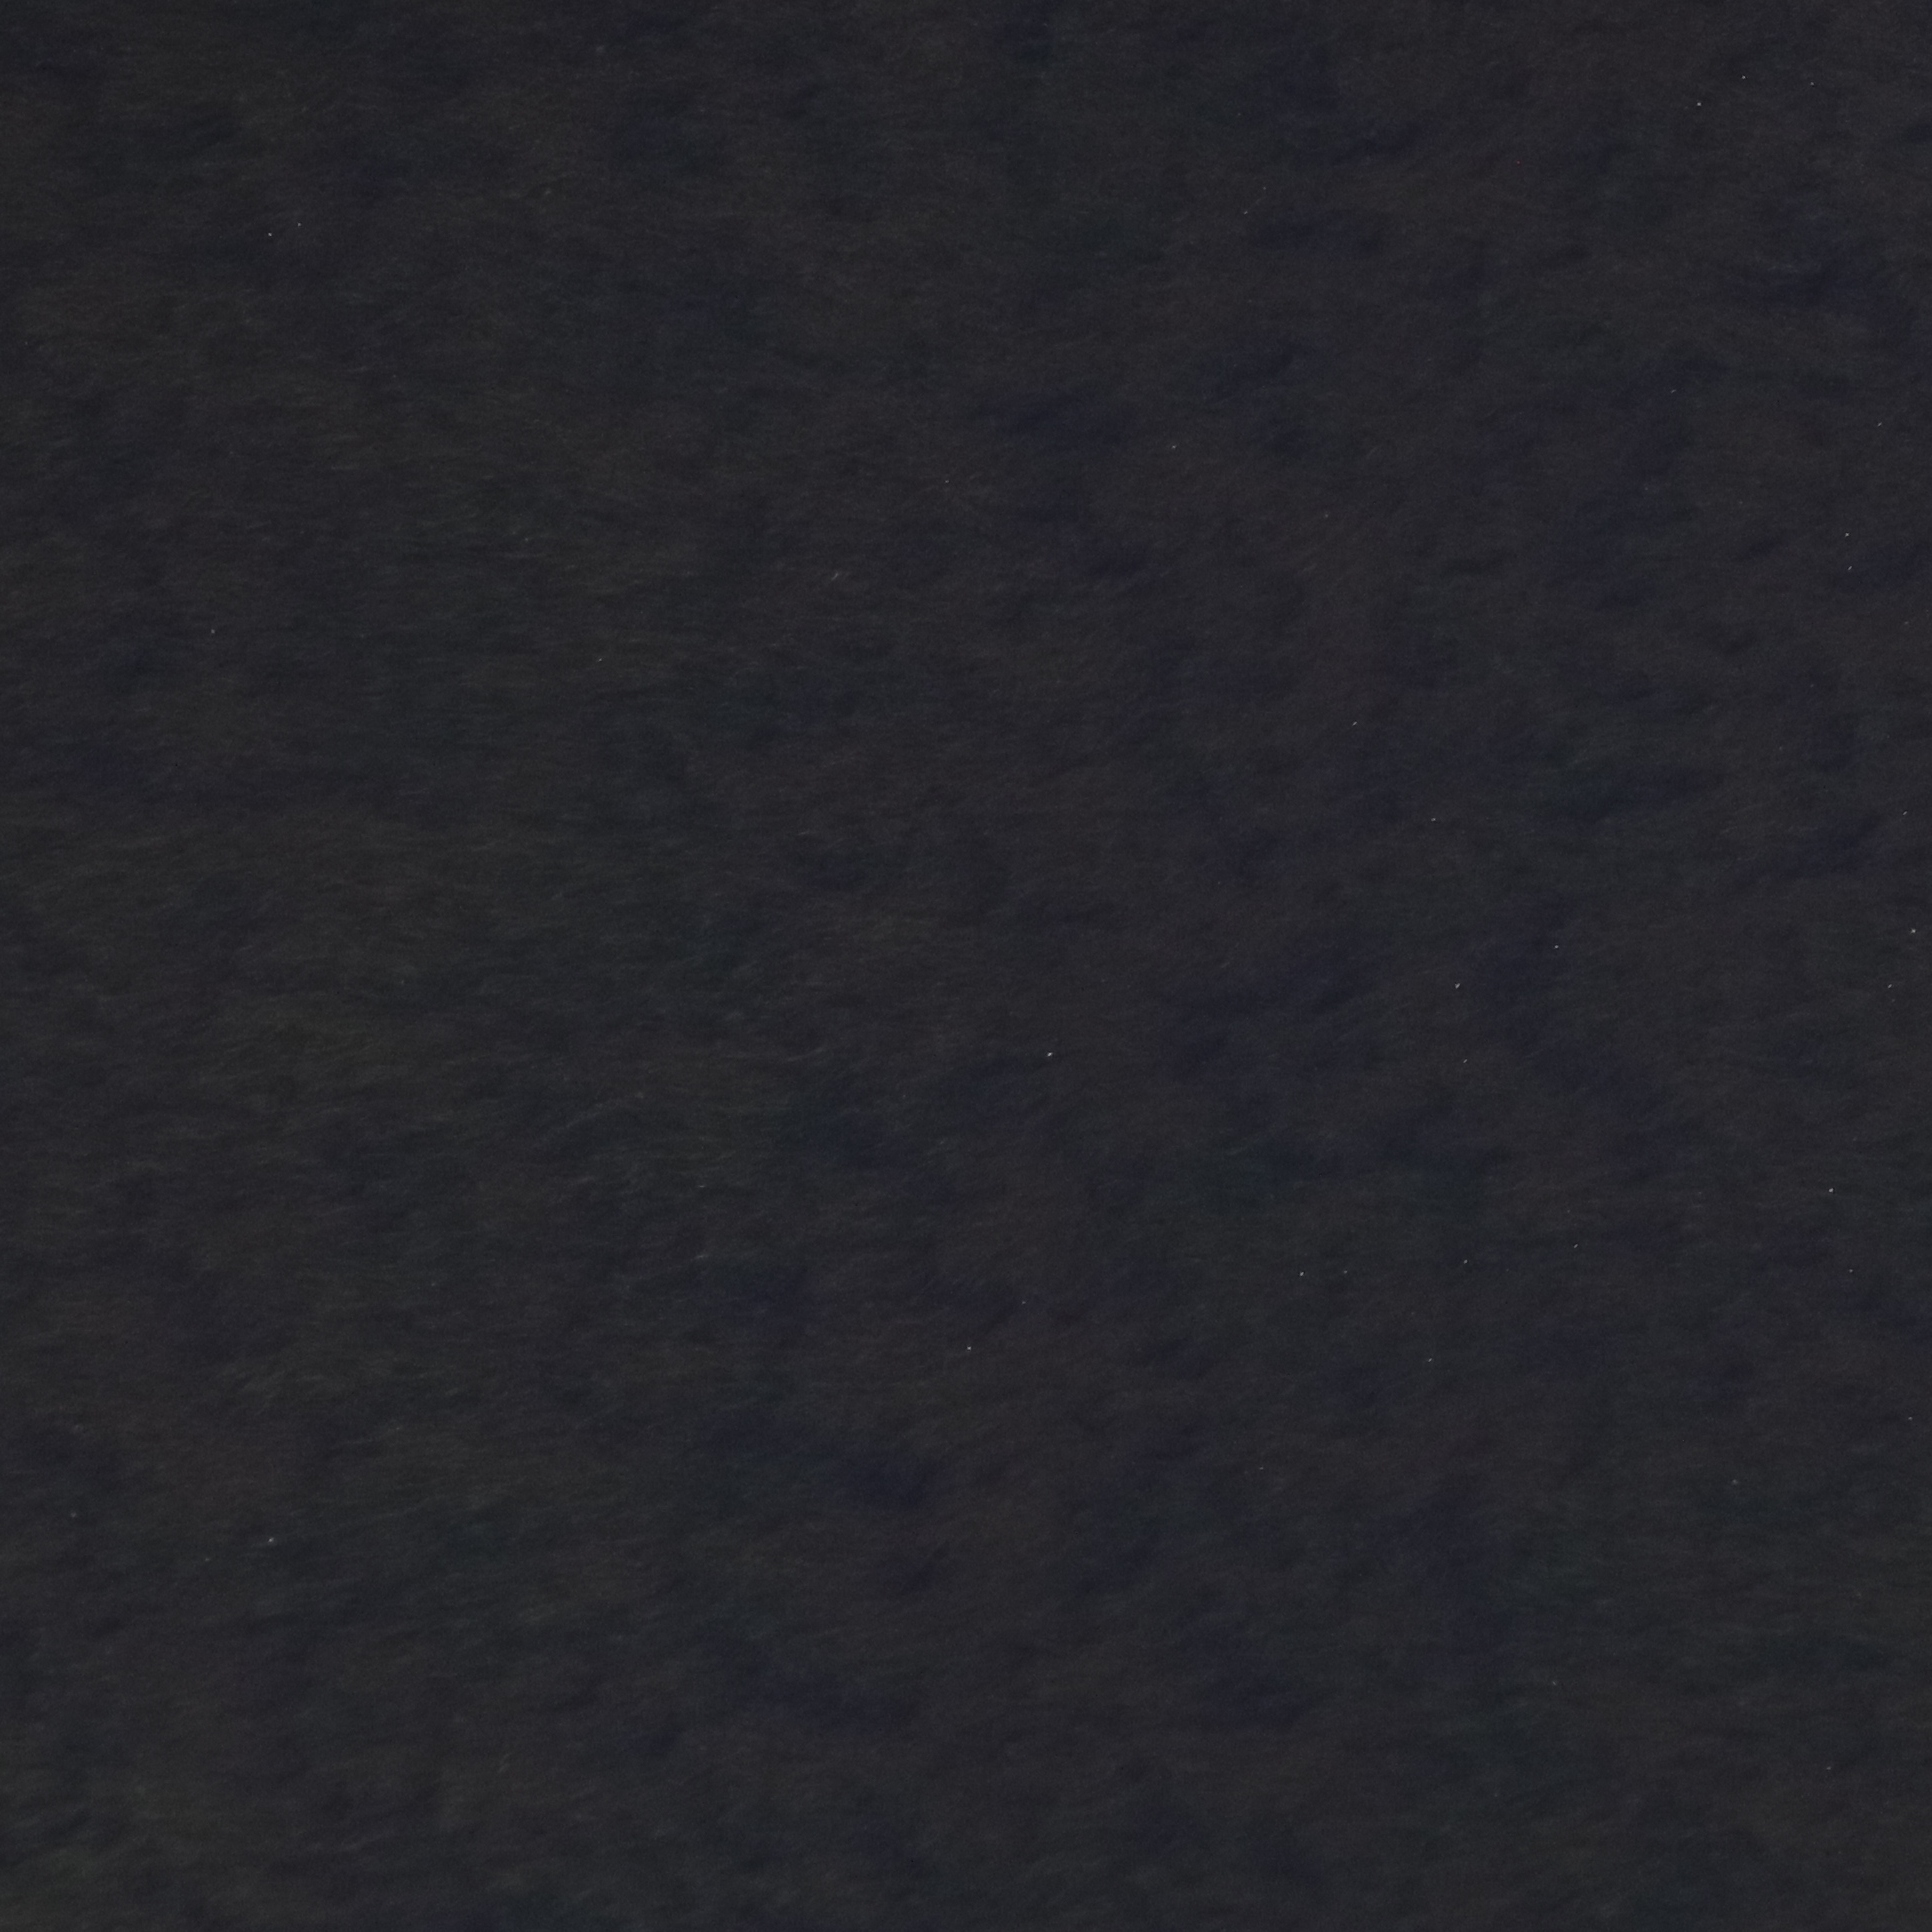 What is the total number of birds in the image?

0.